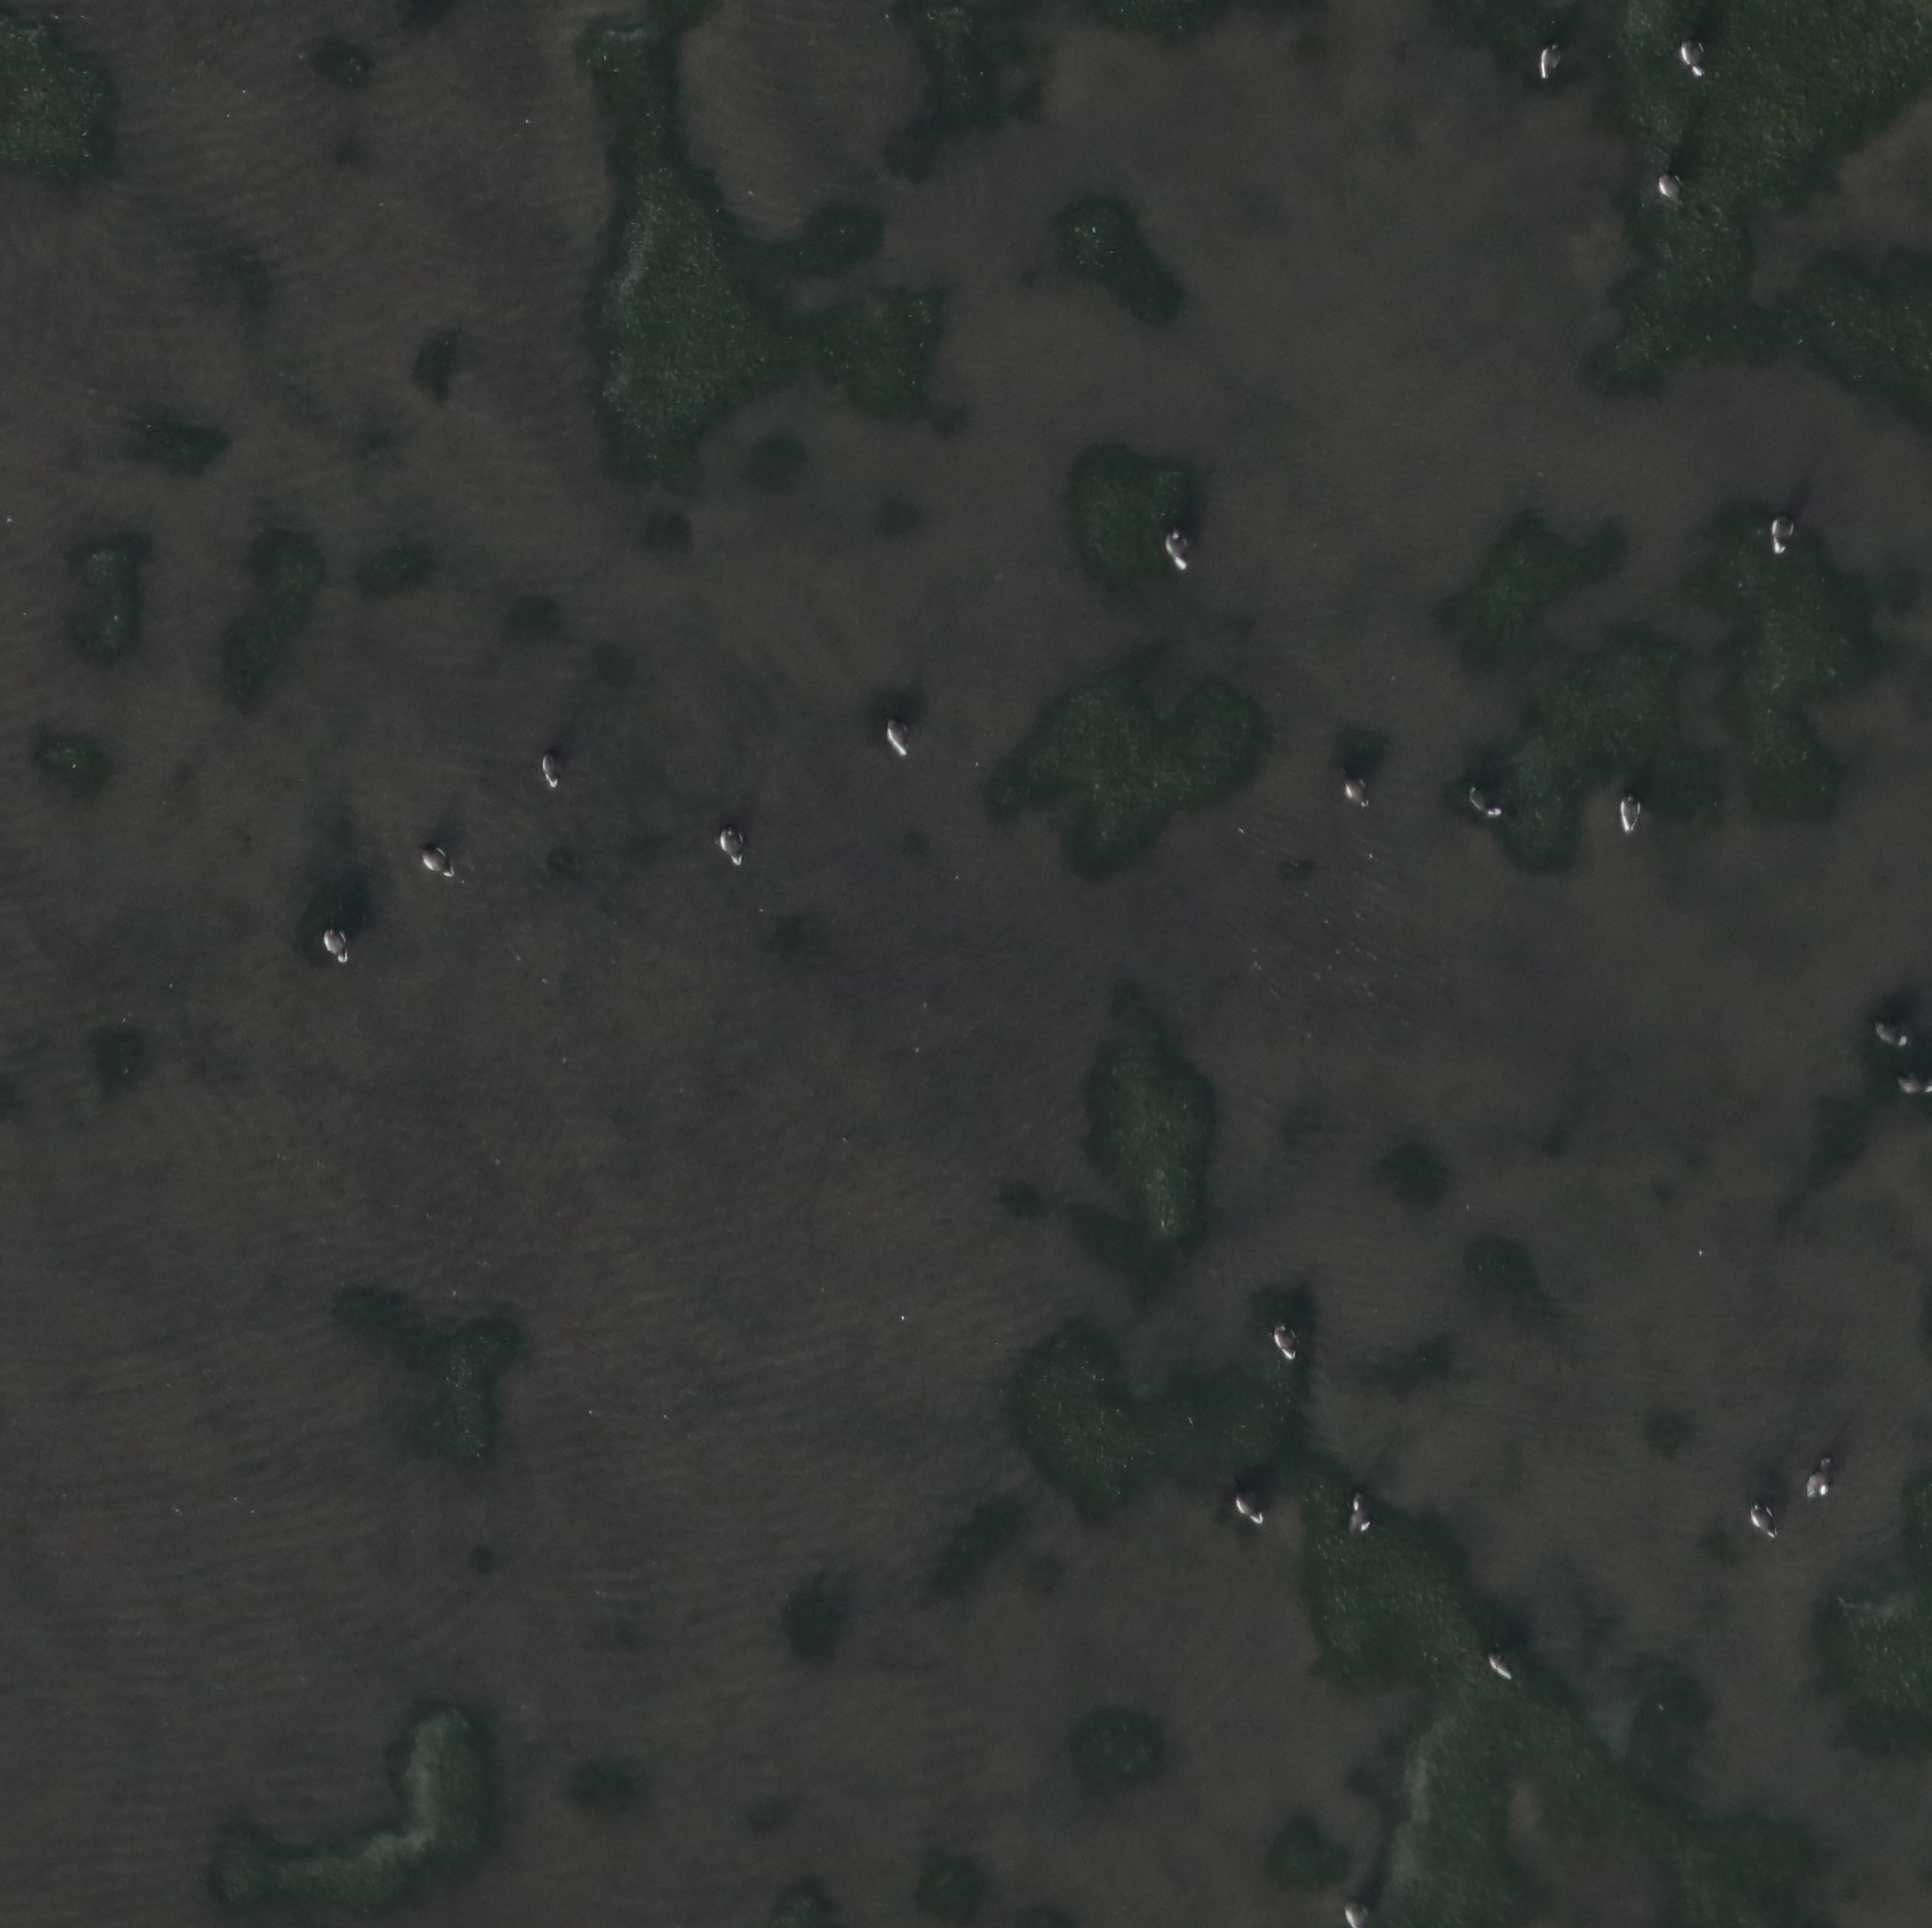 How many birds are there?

22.